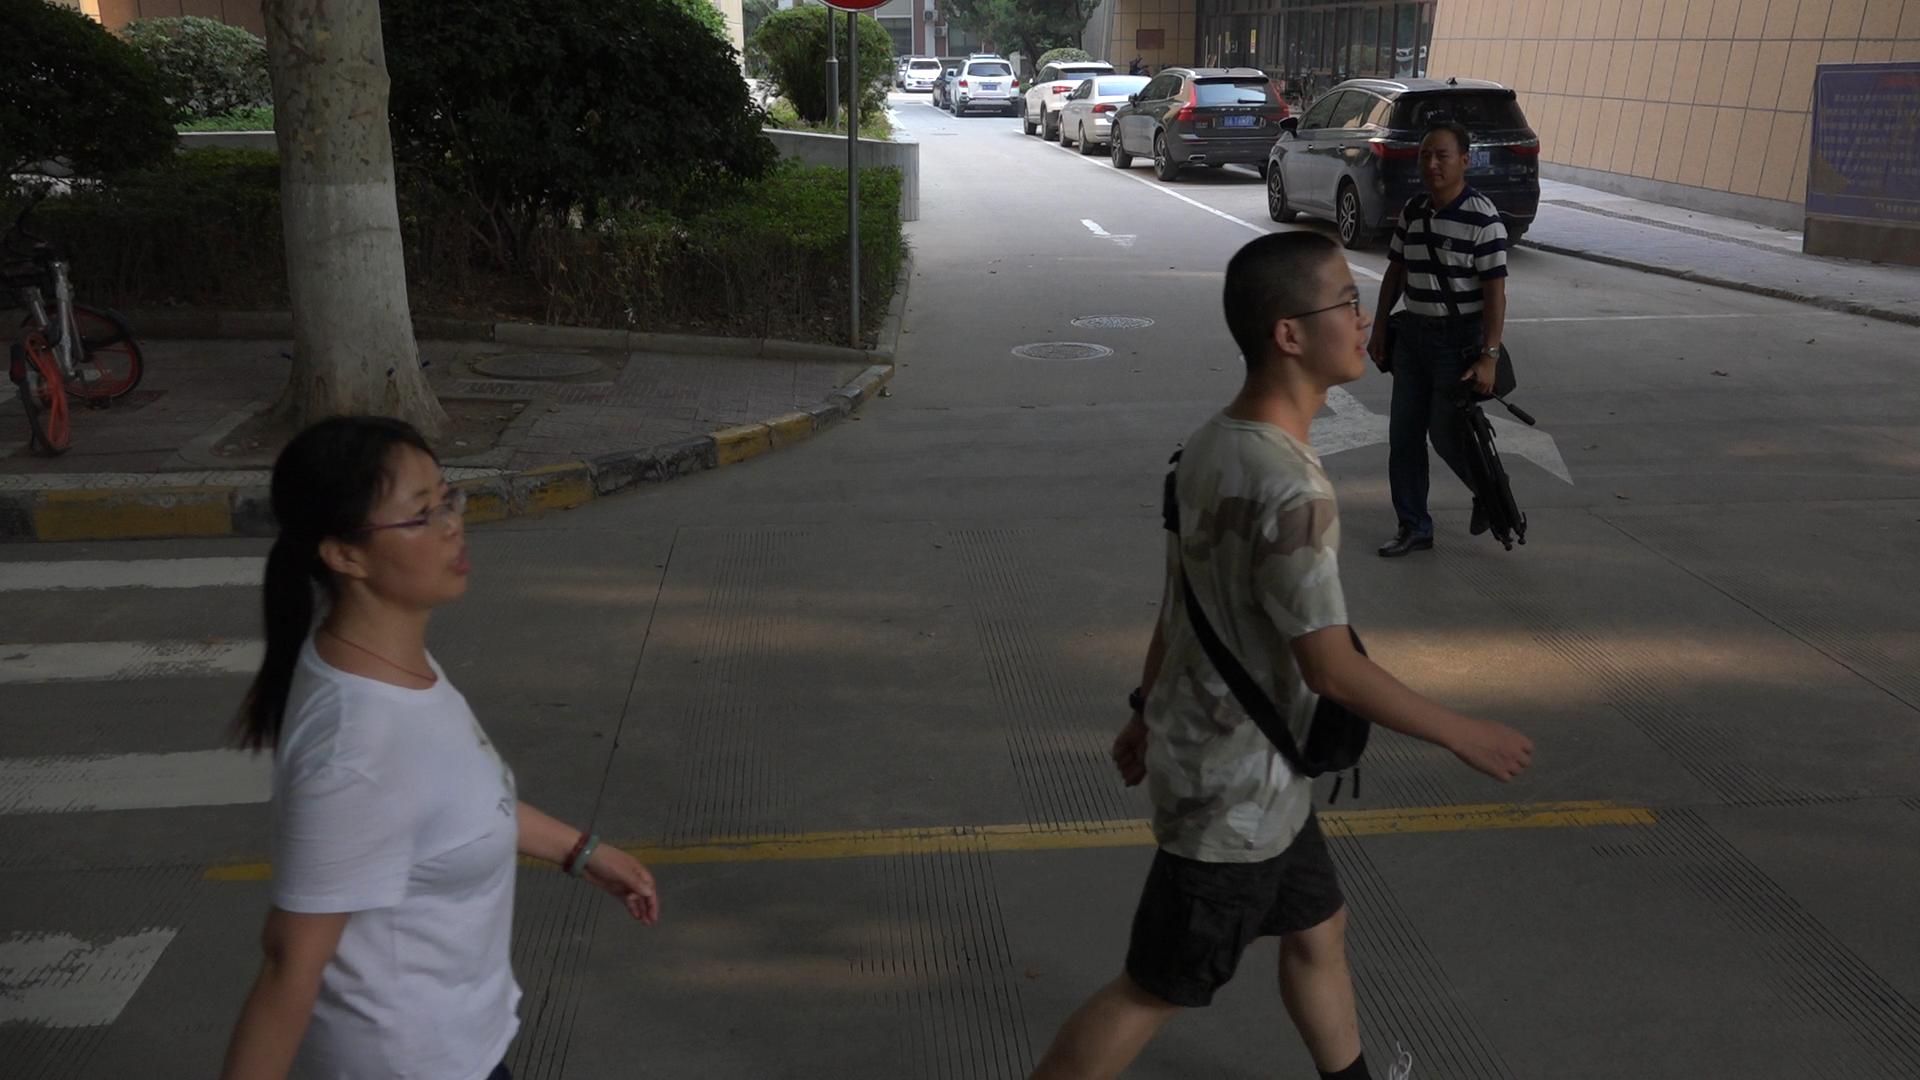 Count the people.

3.